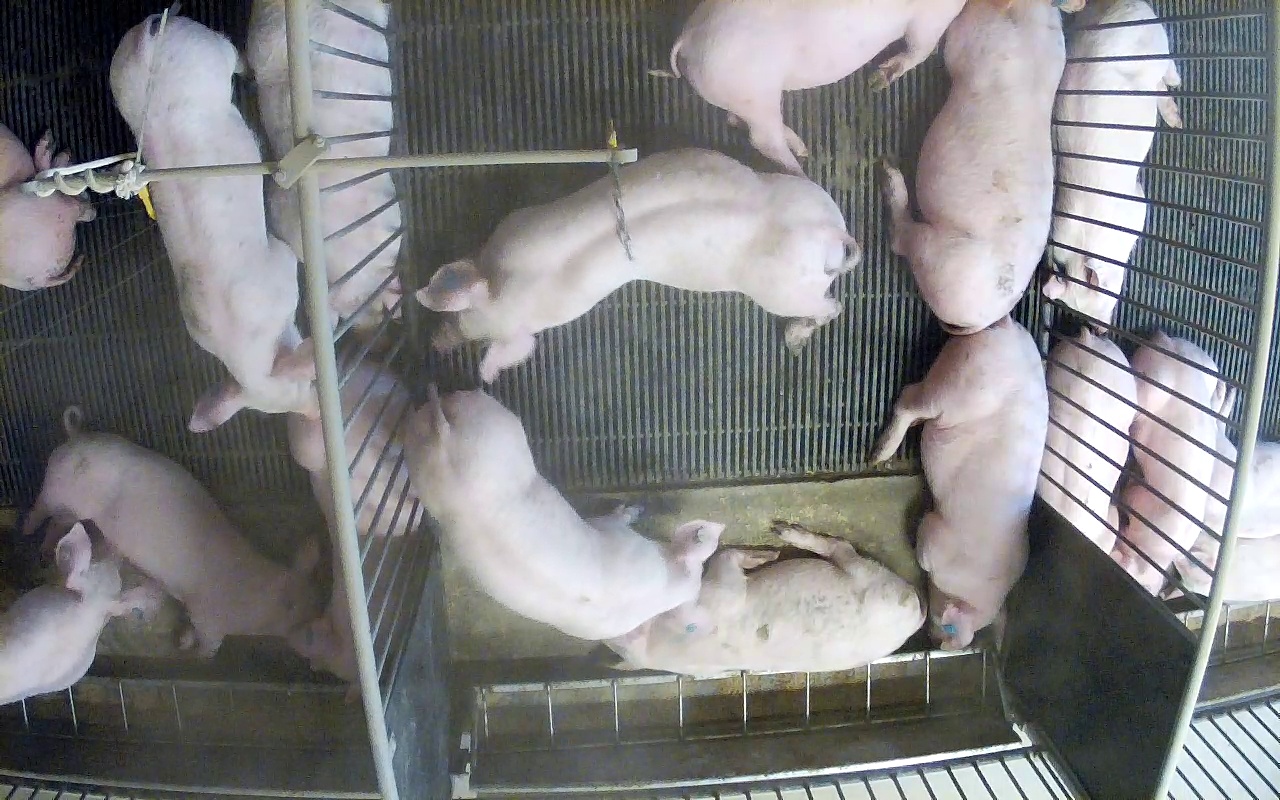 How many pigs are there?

17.